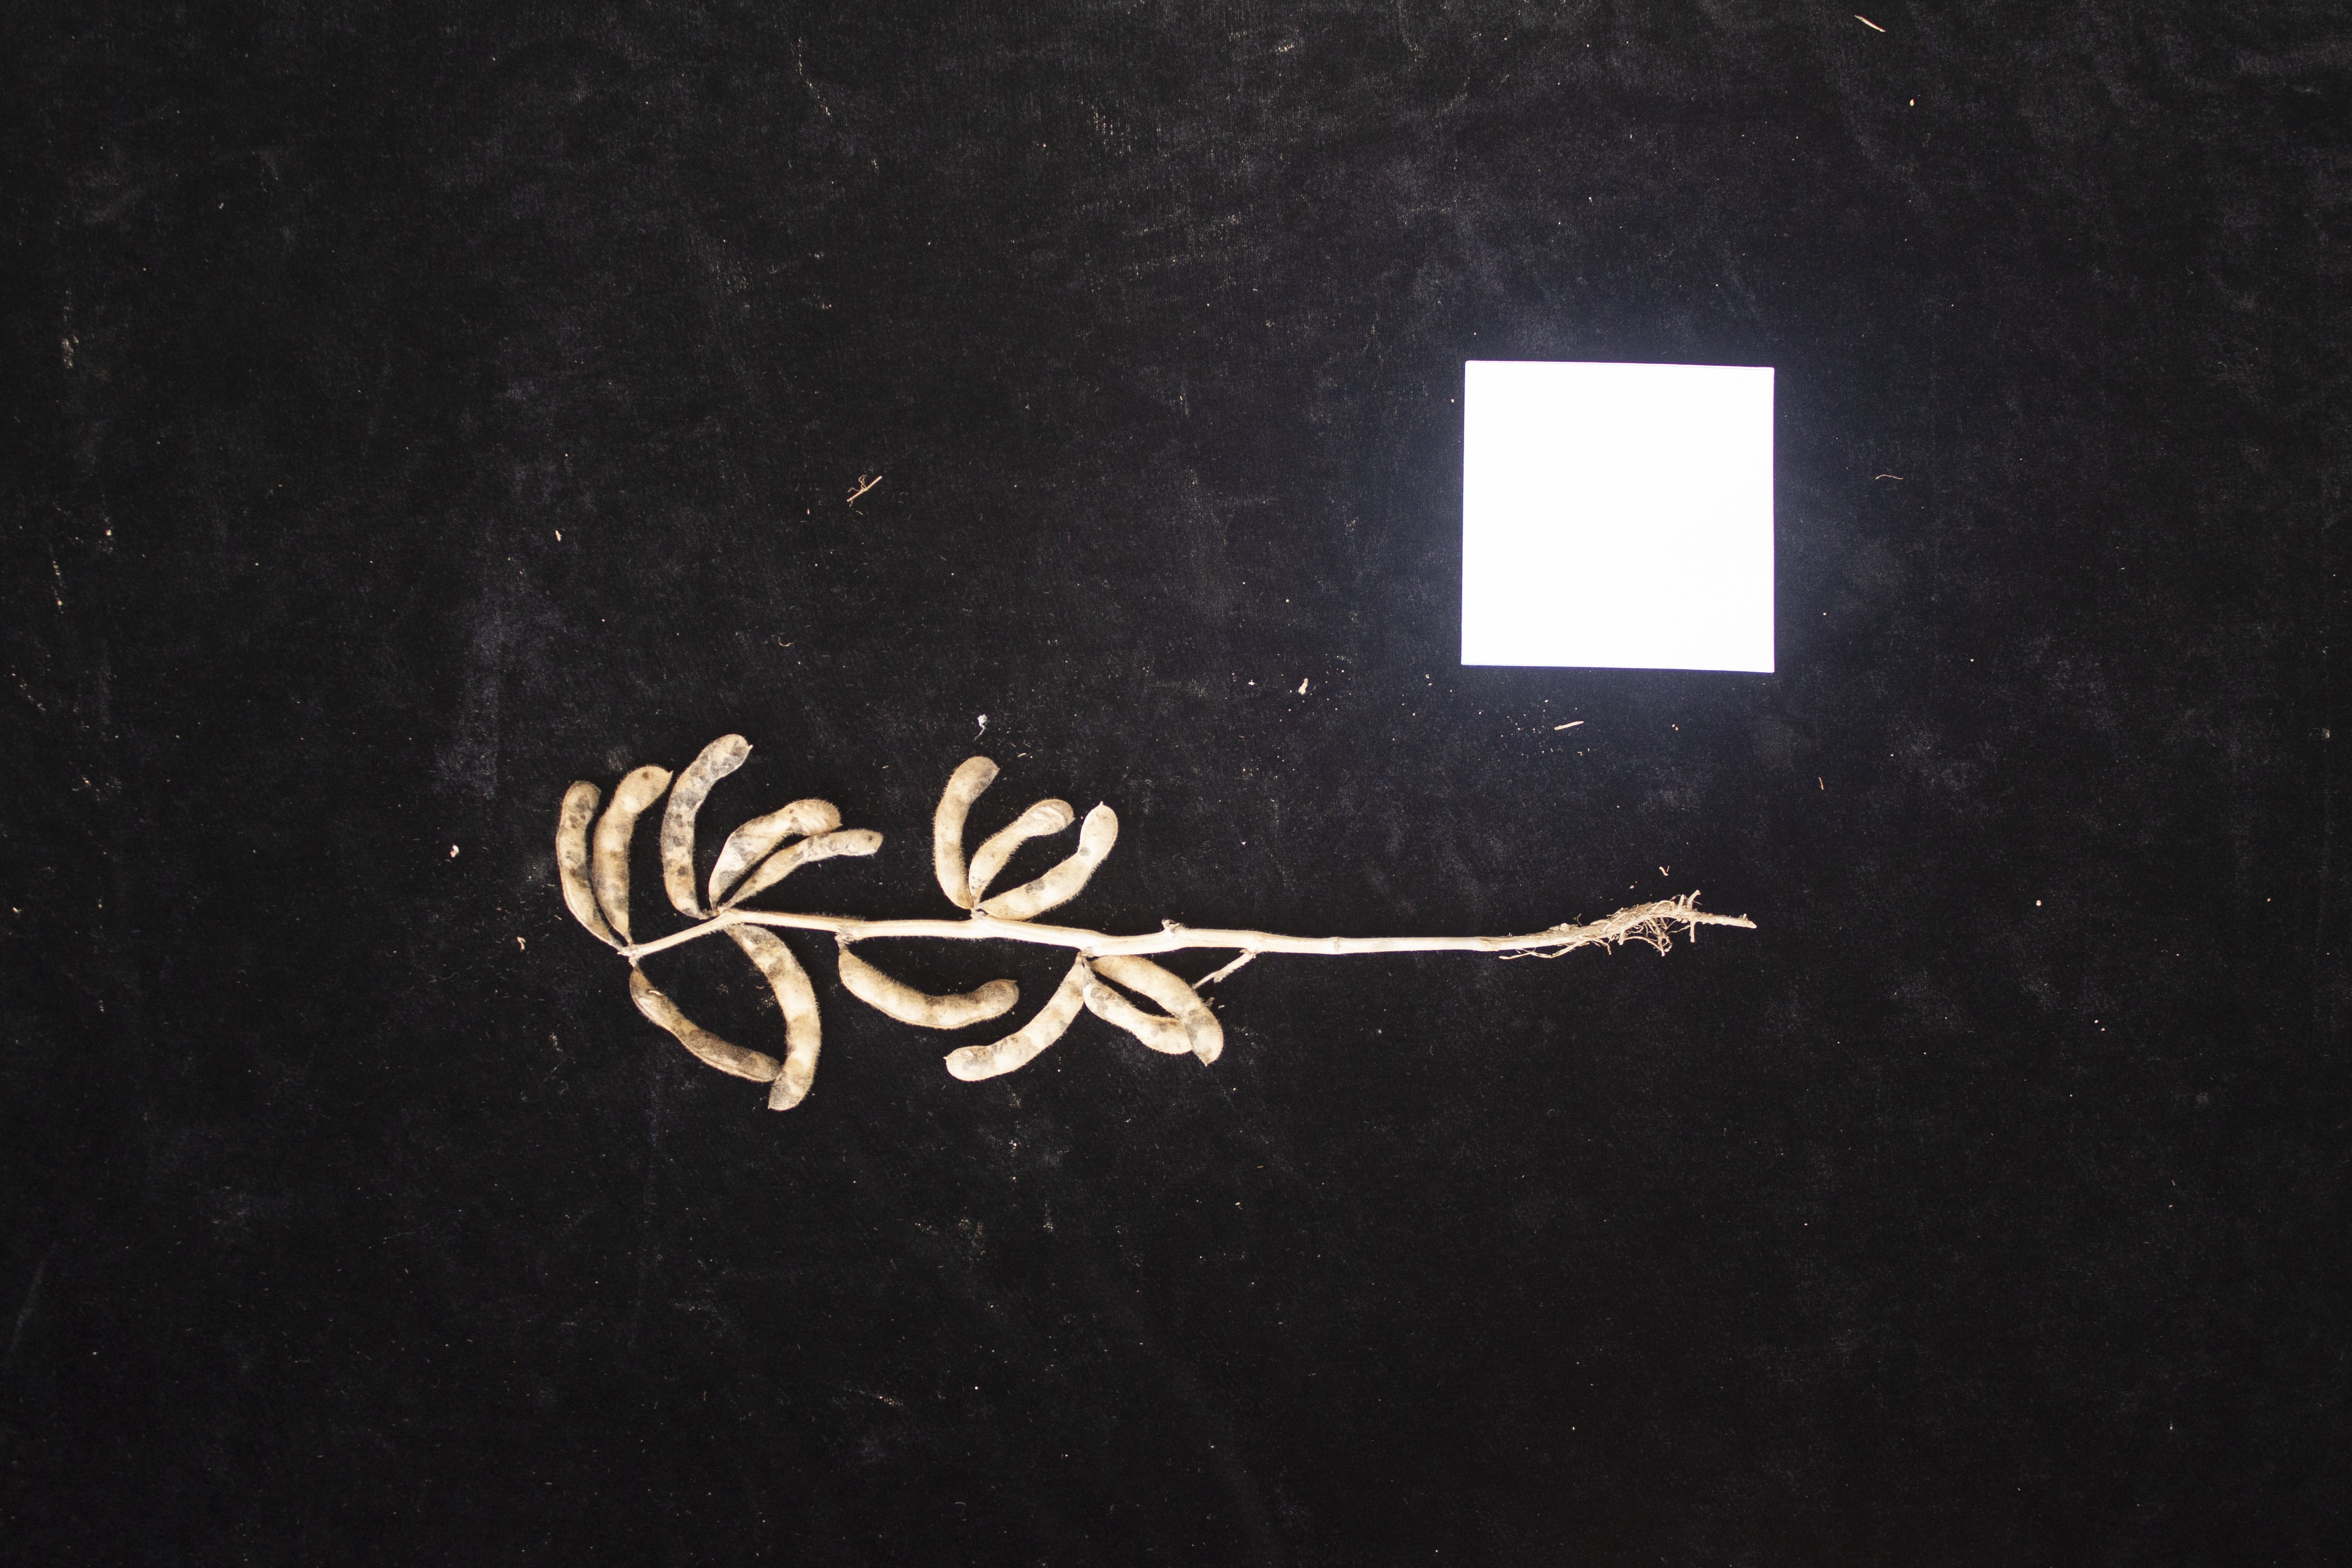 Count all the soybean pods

14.